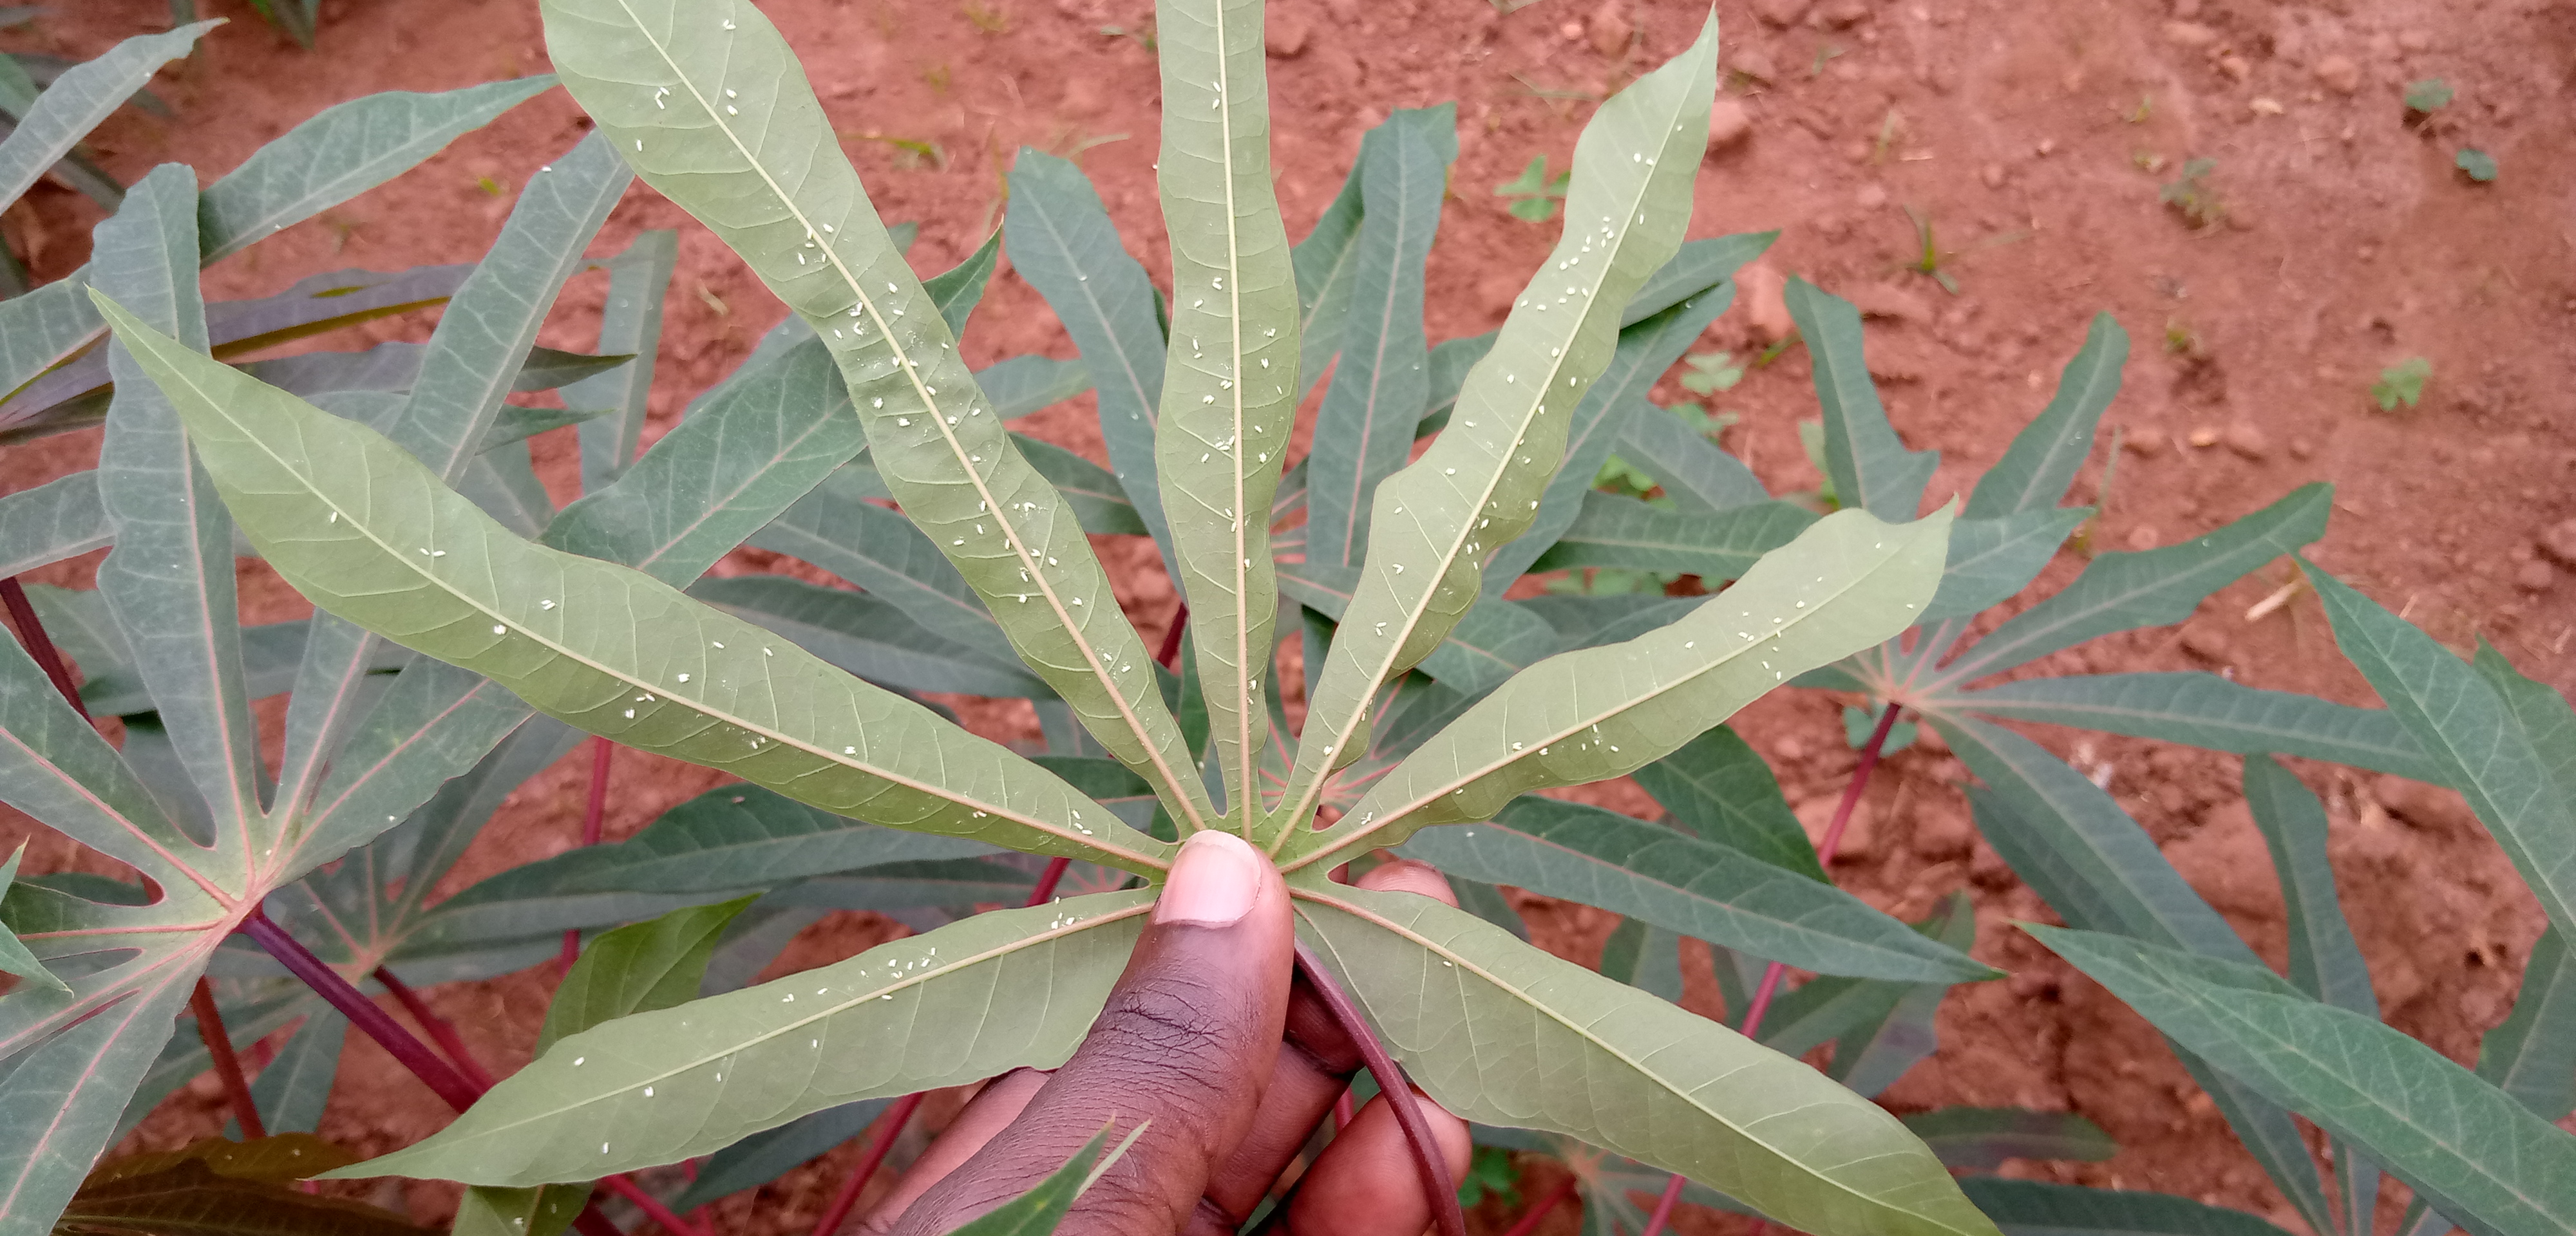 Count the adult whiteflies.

193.